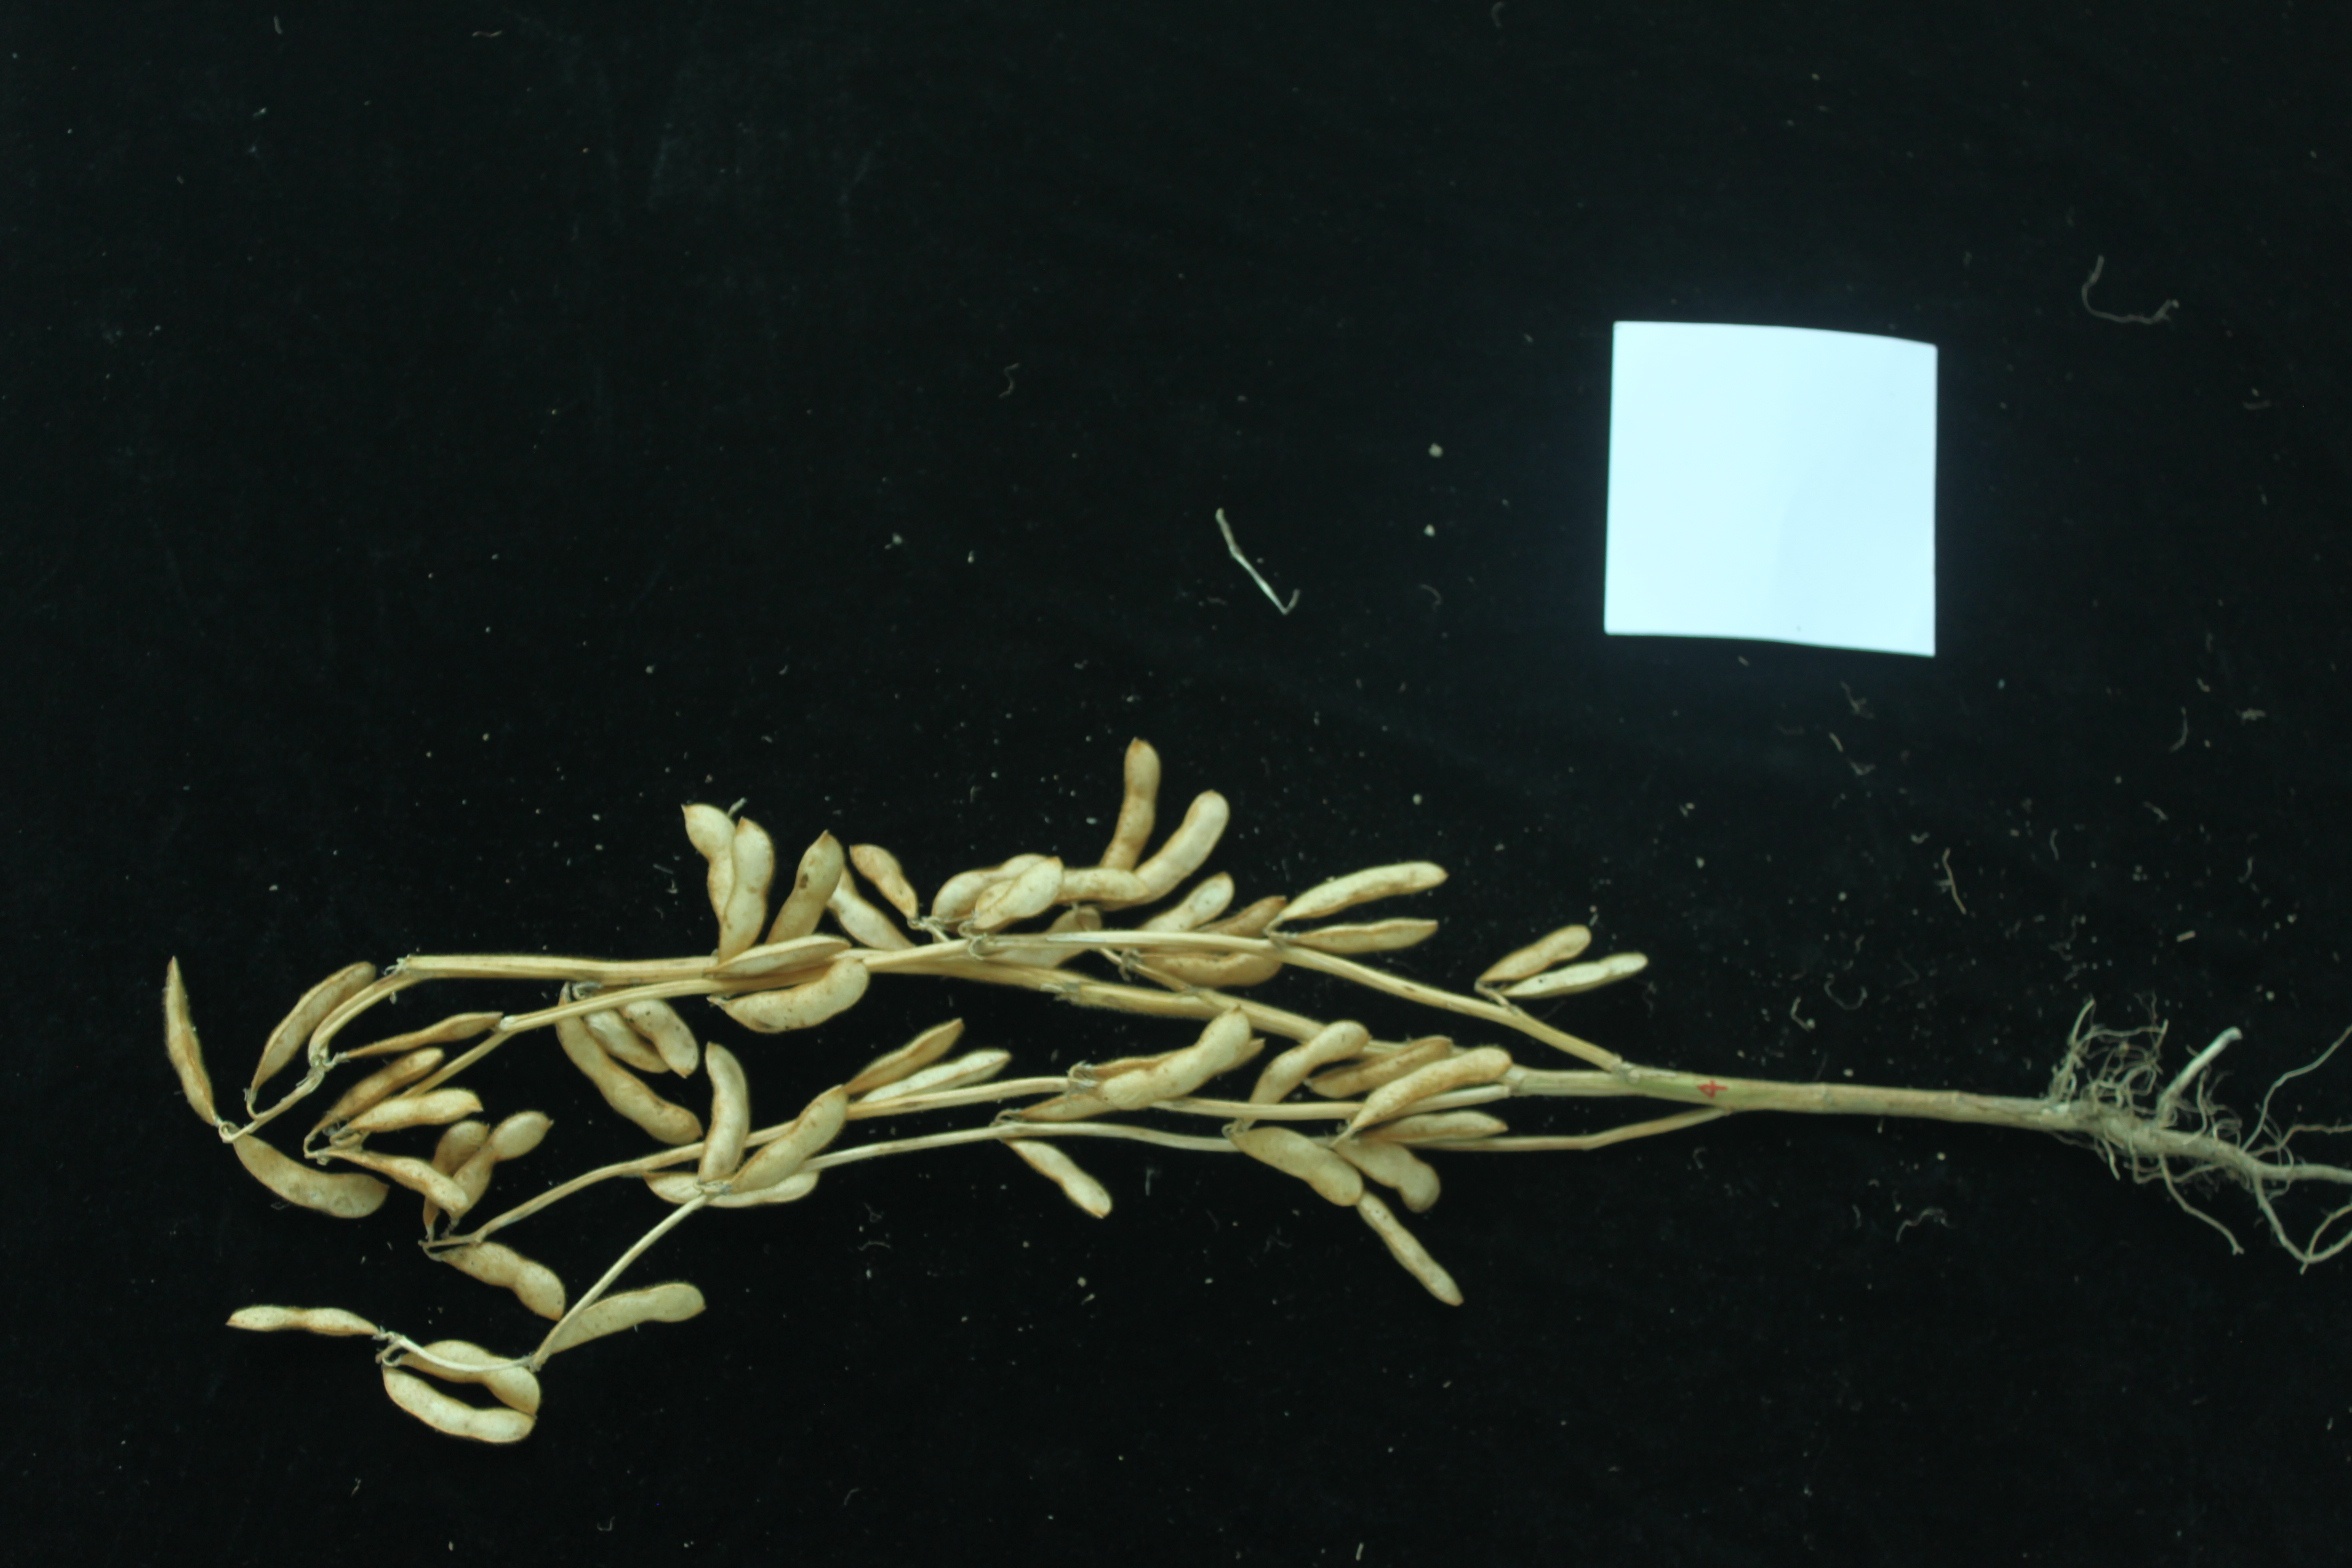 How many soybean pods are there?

41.